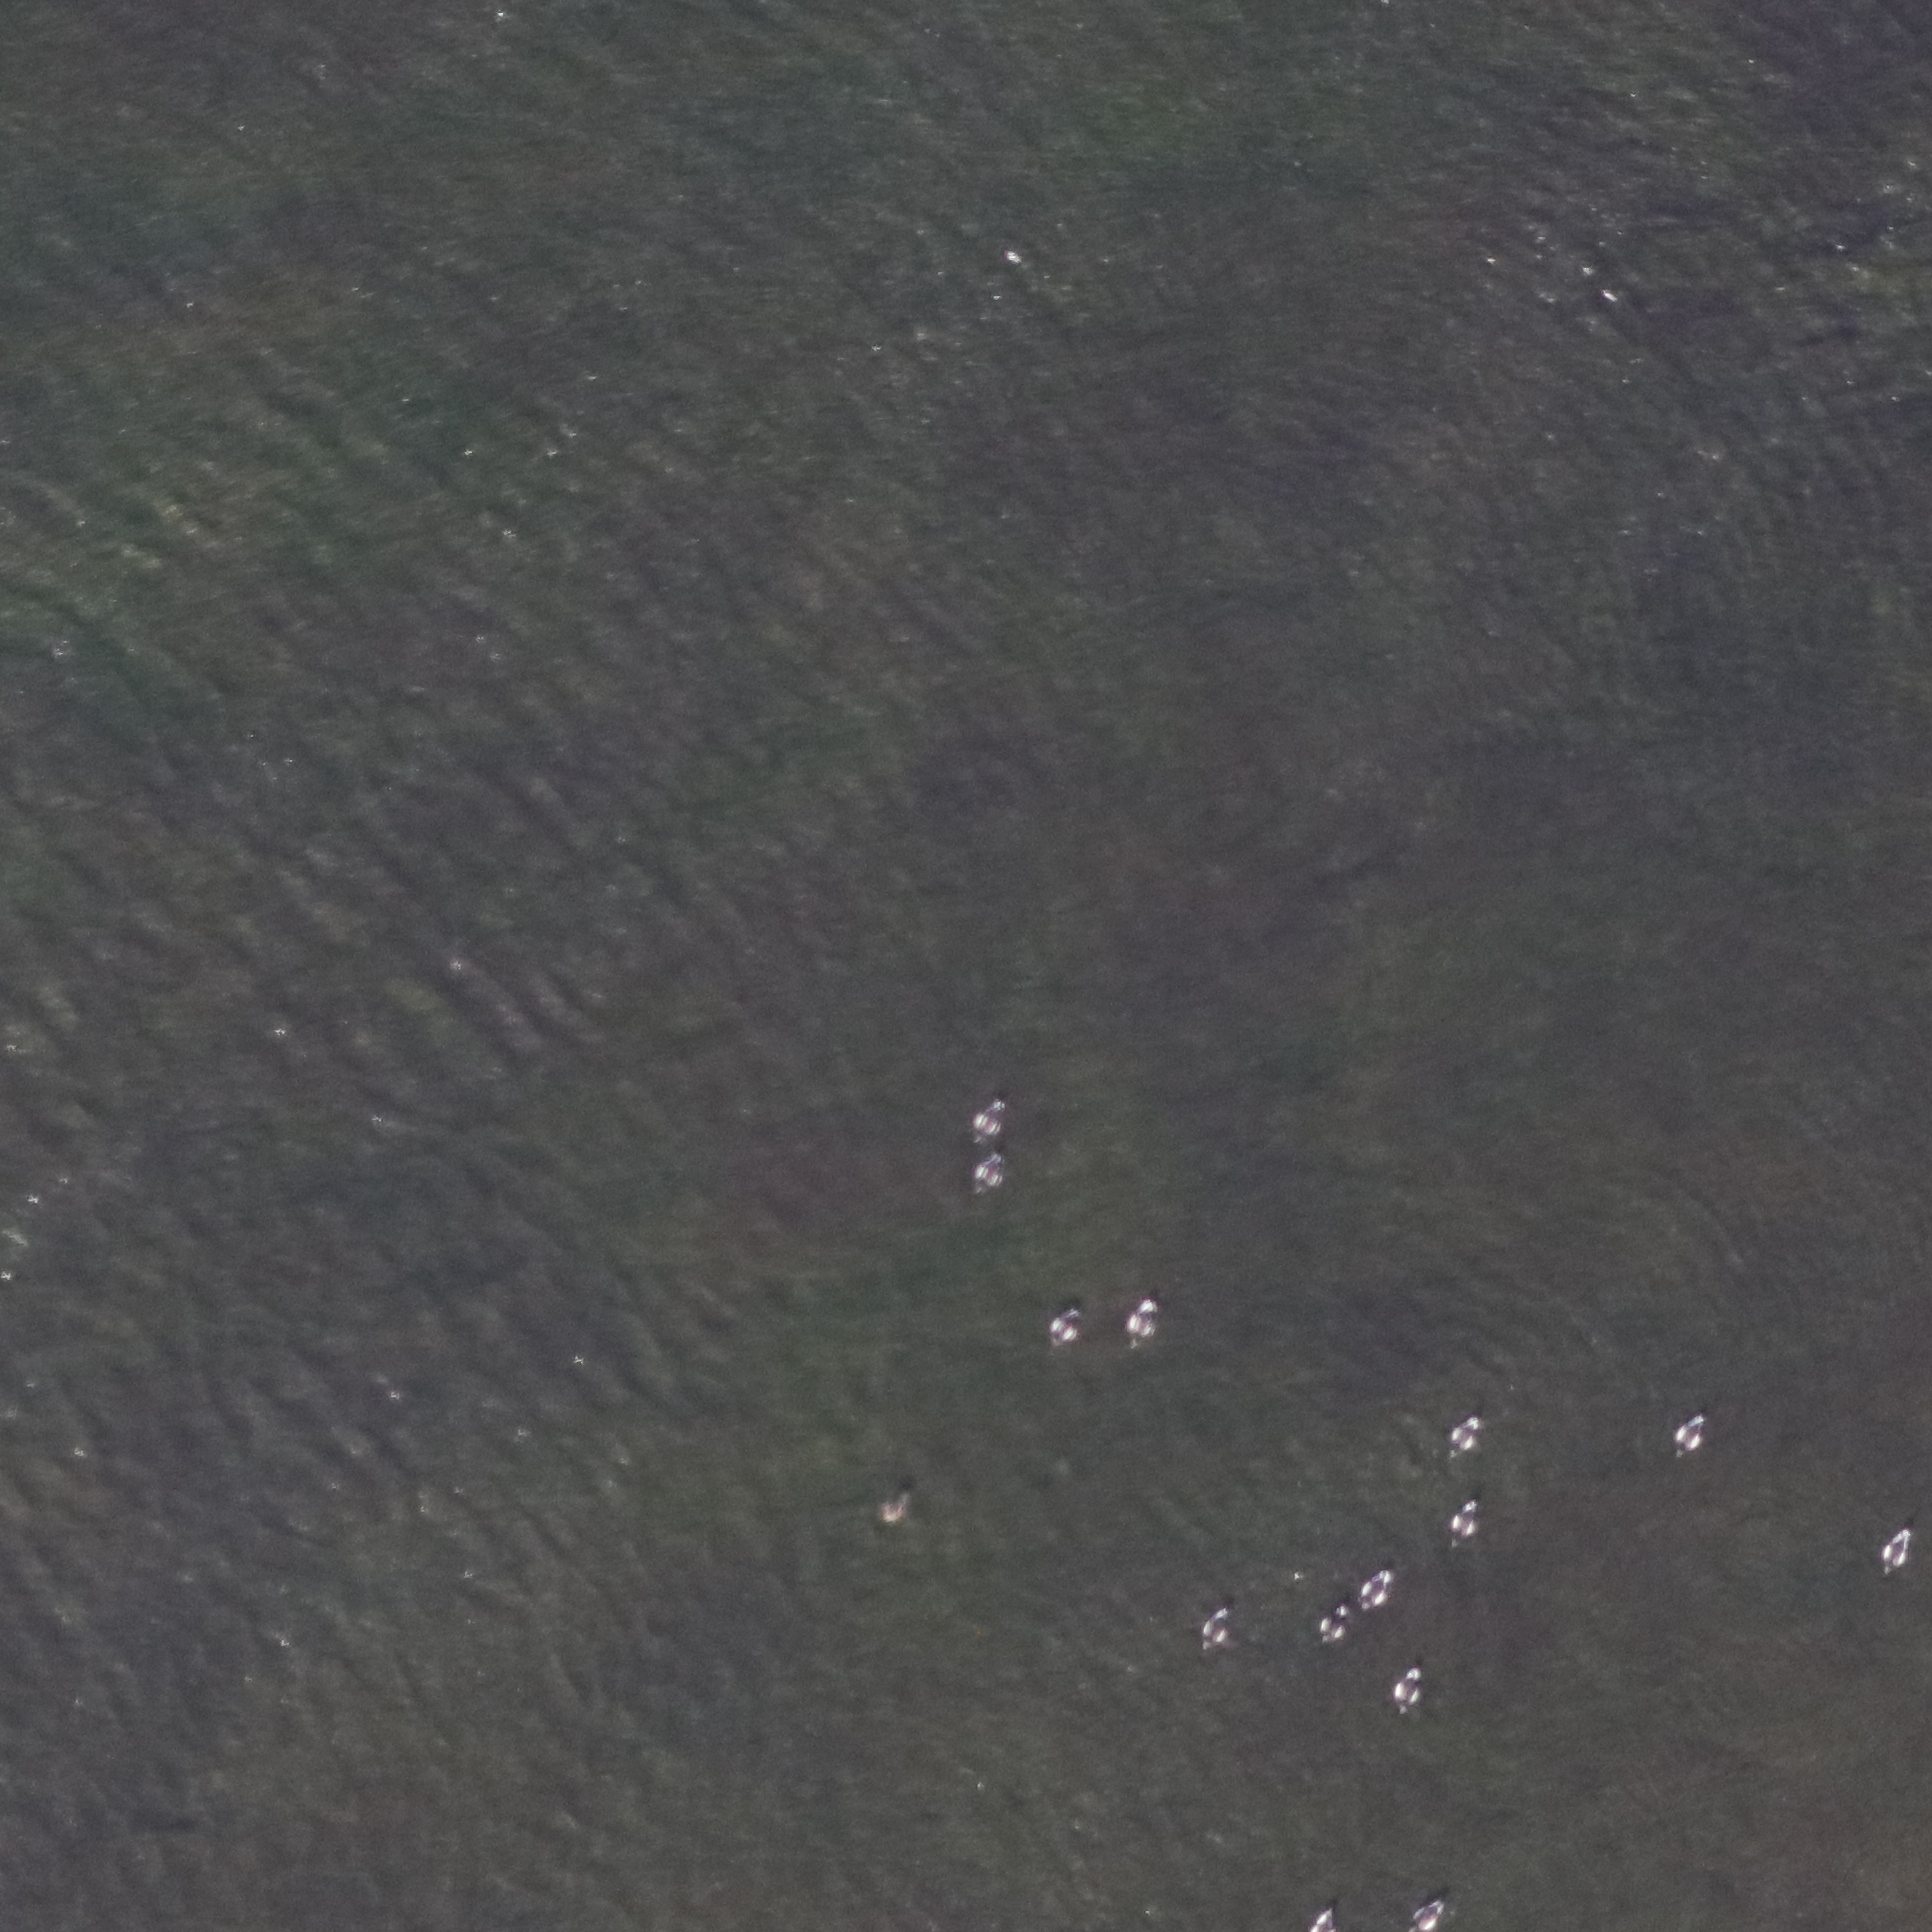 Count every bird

15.